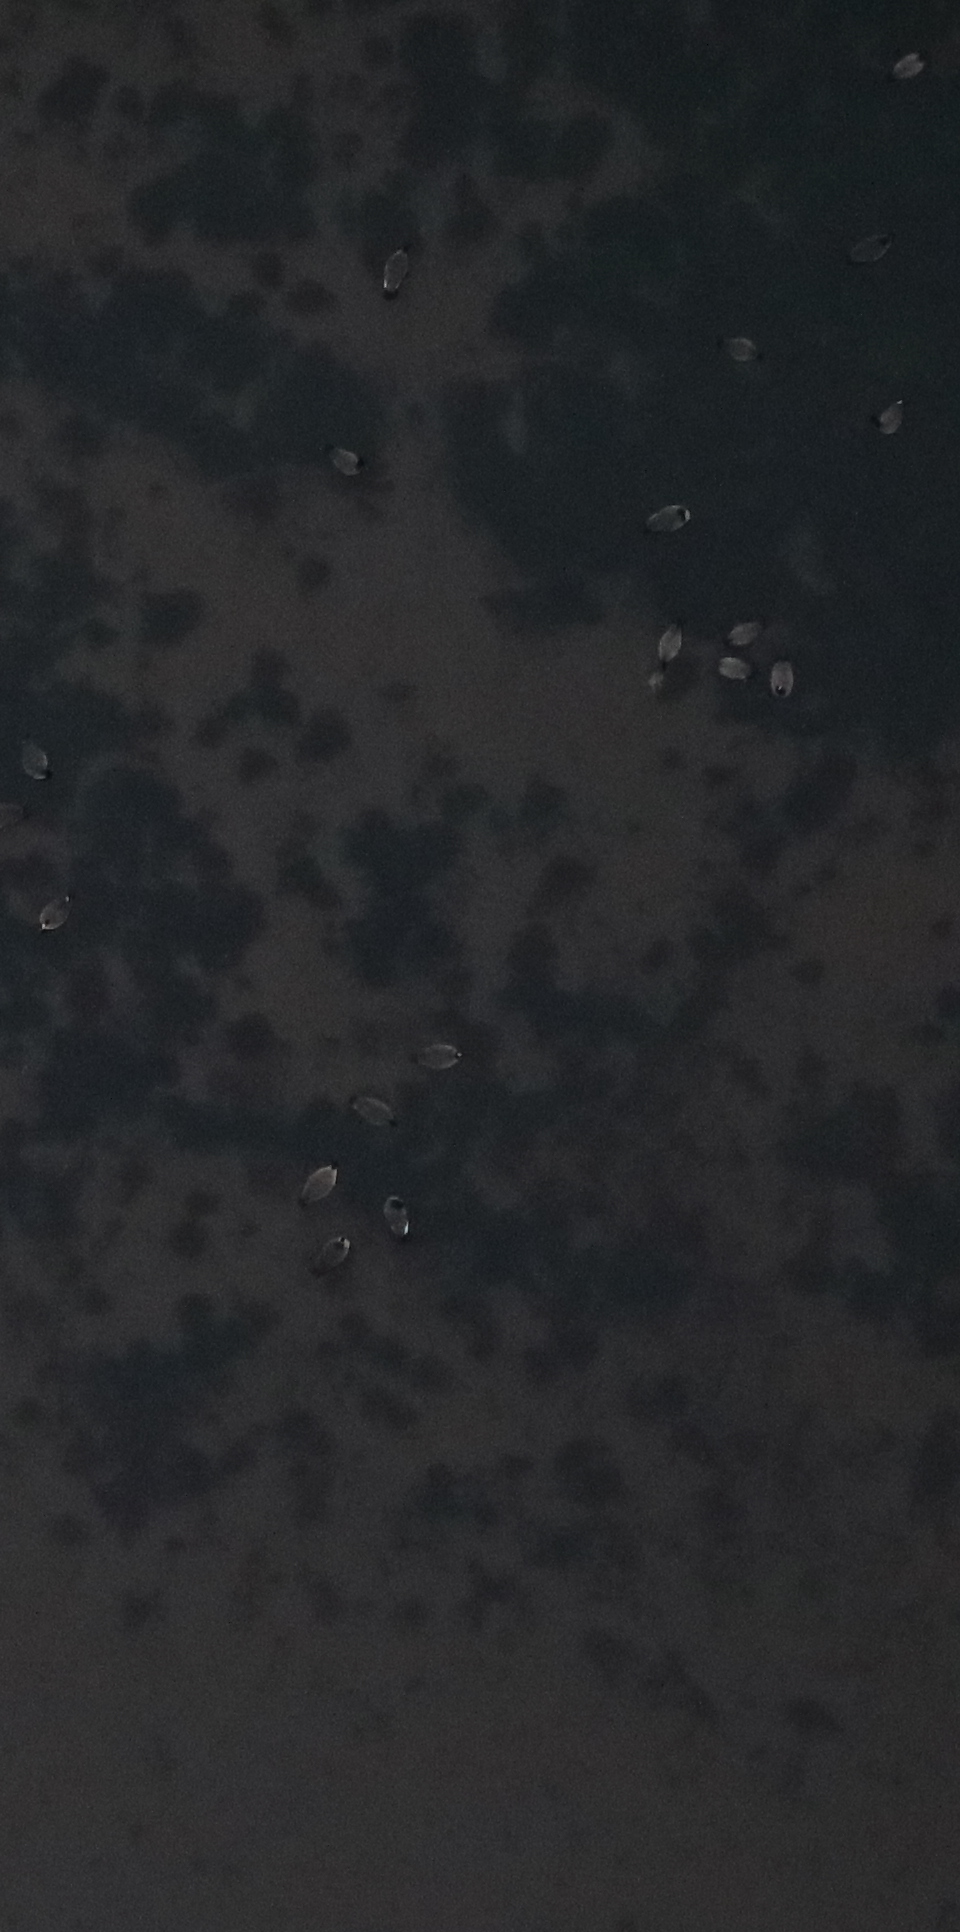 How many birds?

19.